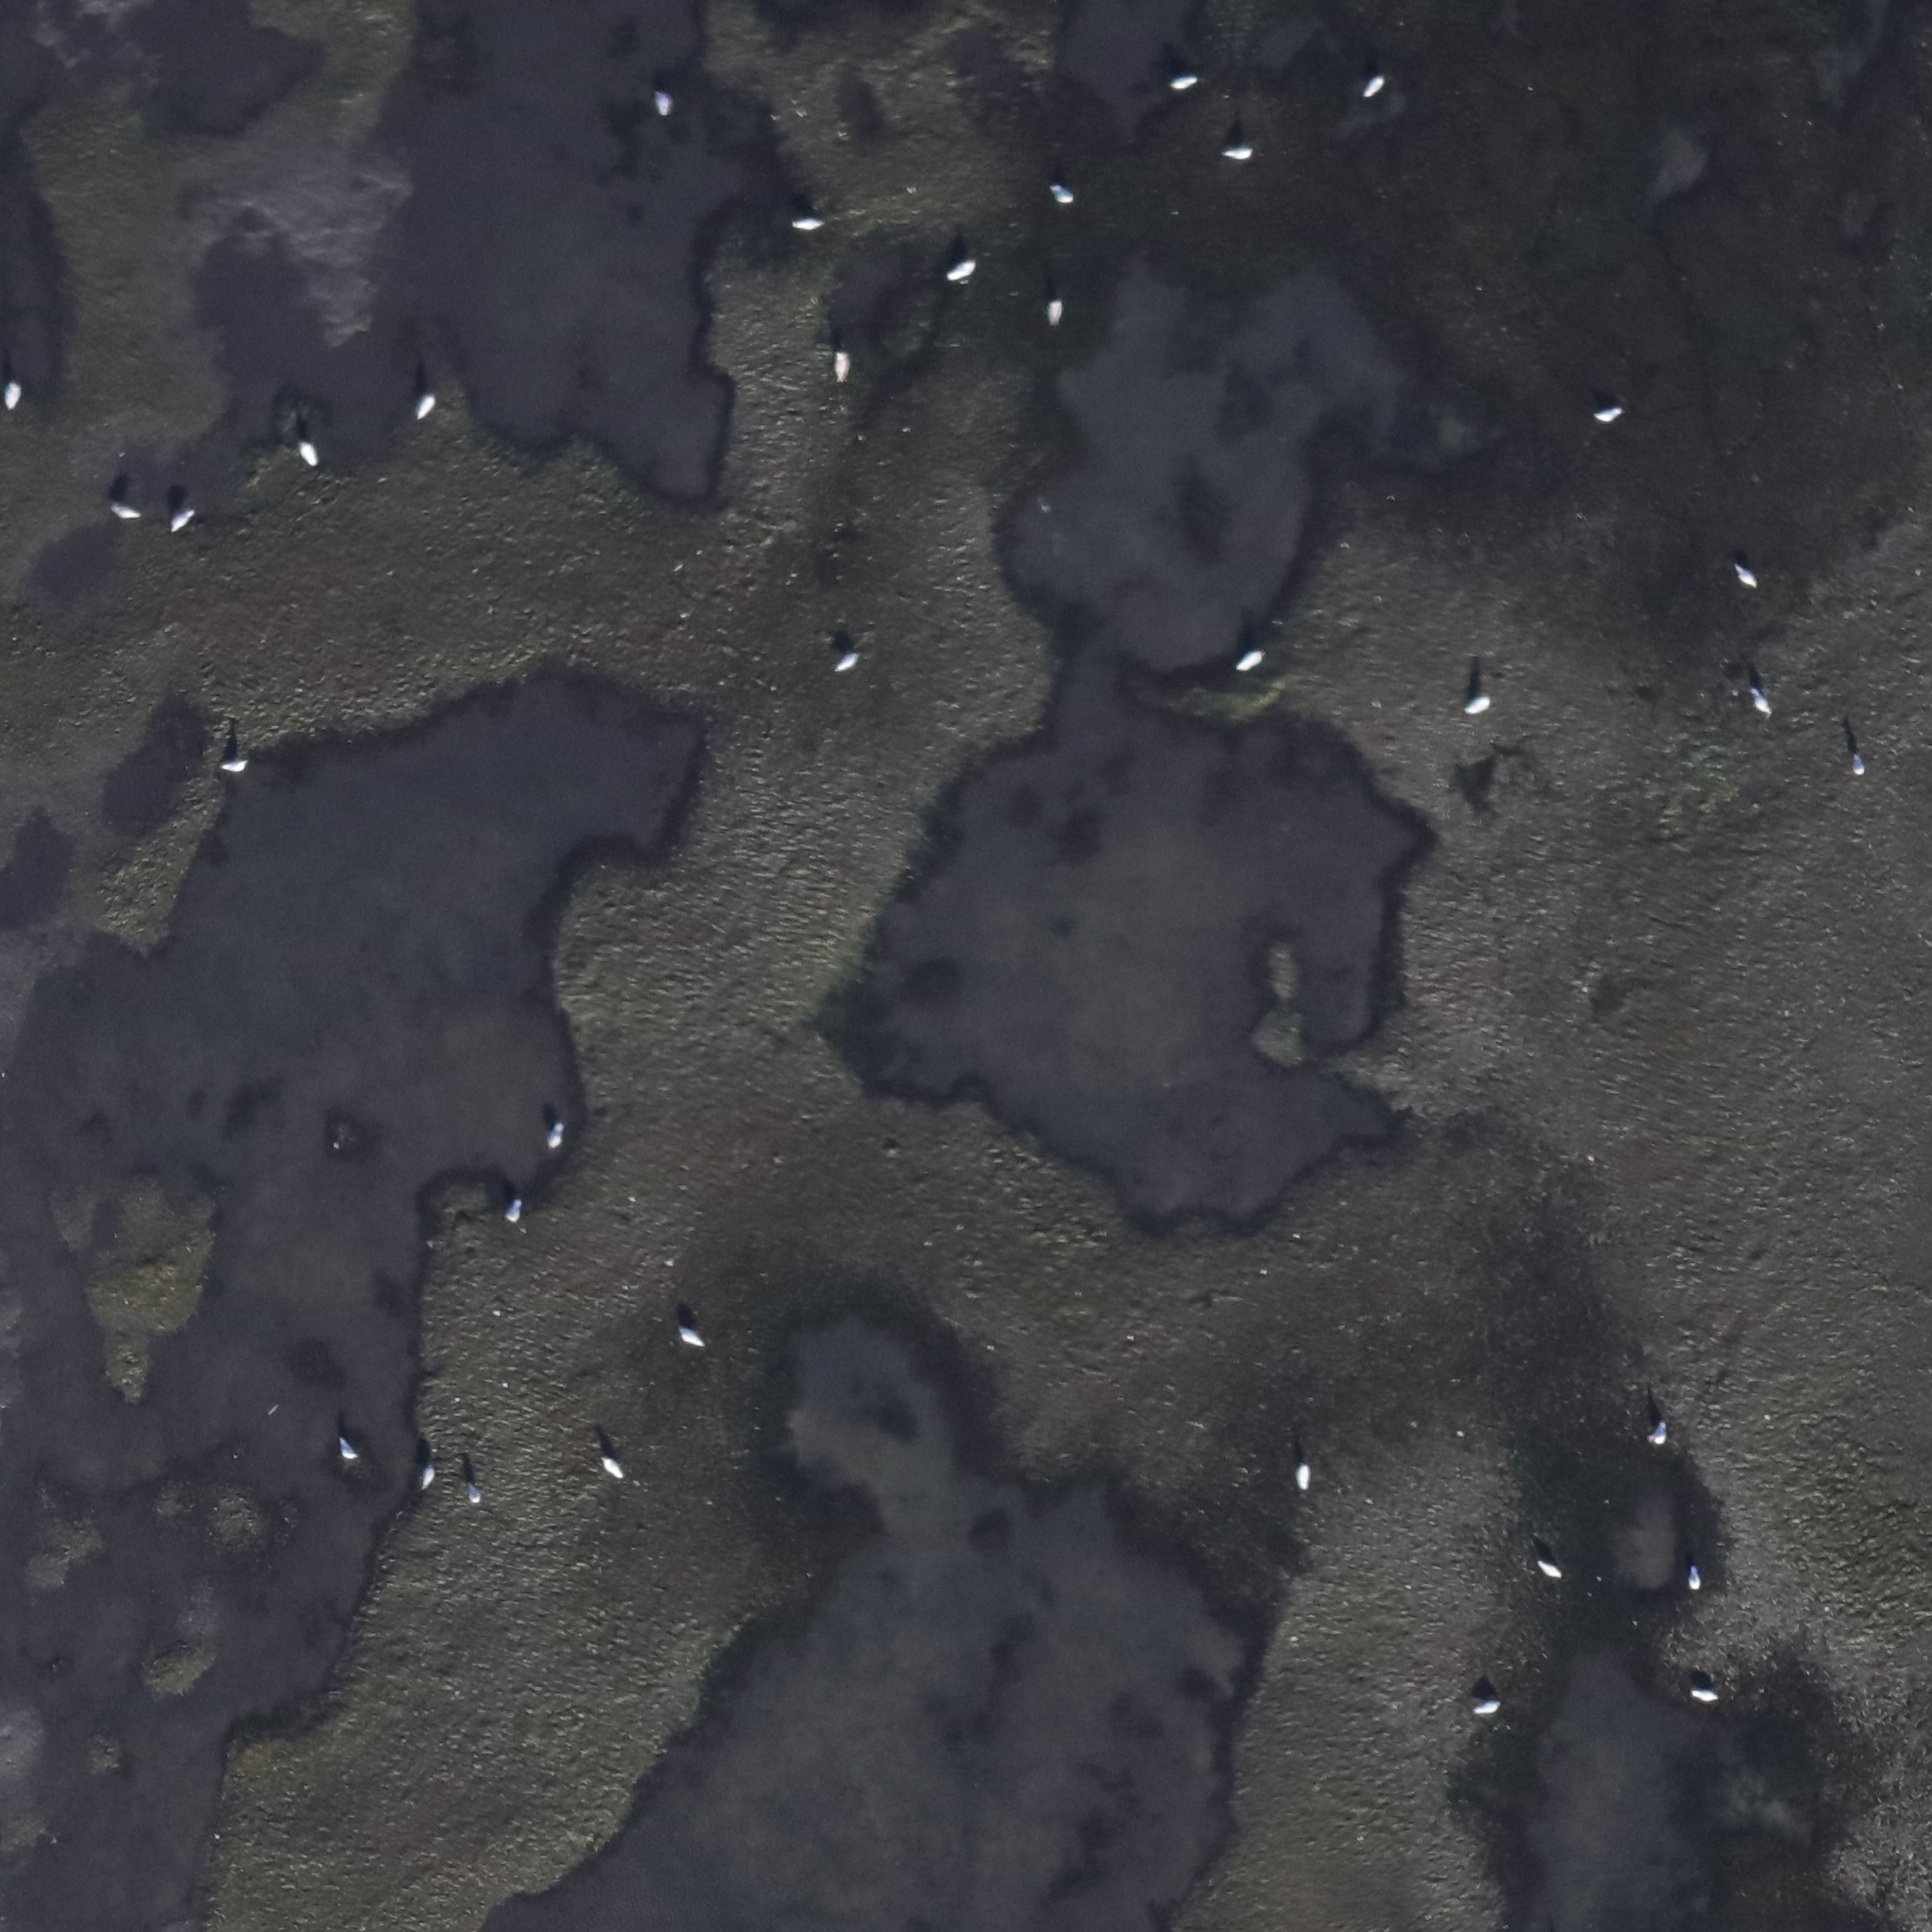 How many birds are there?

35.